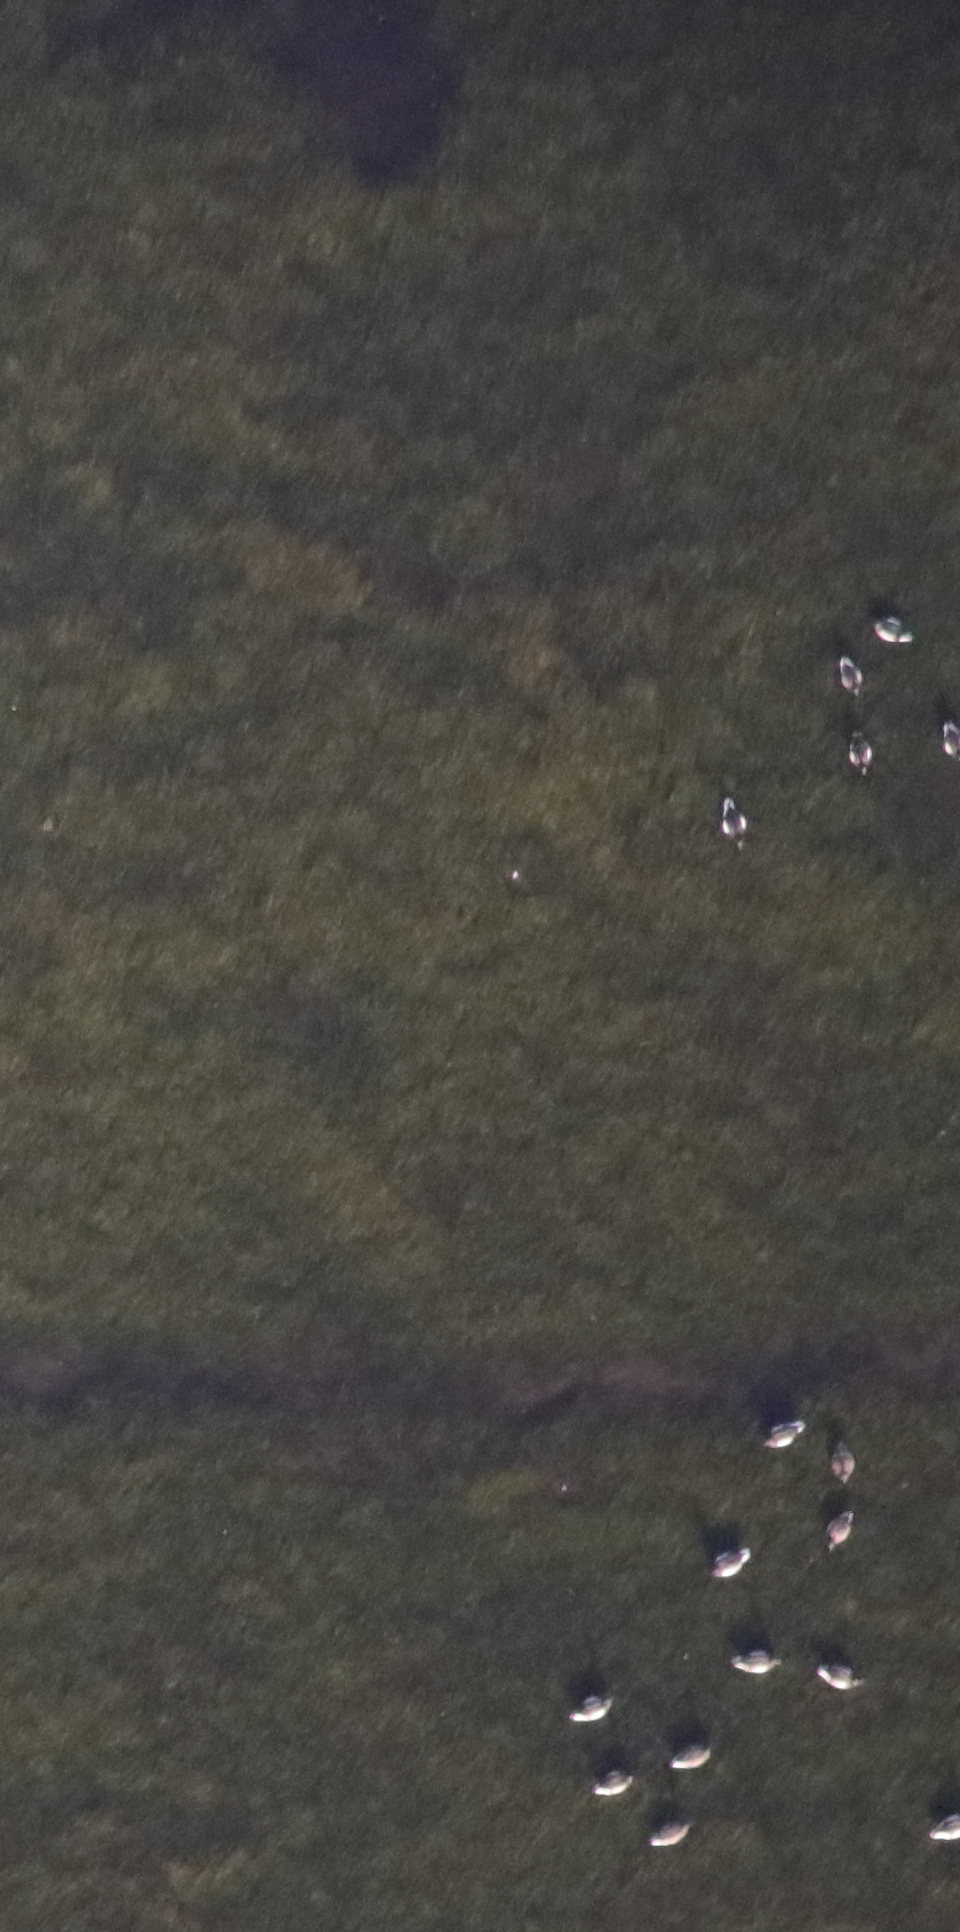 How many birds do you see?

16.